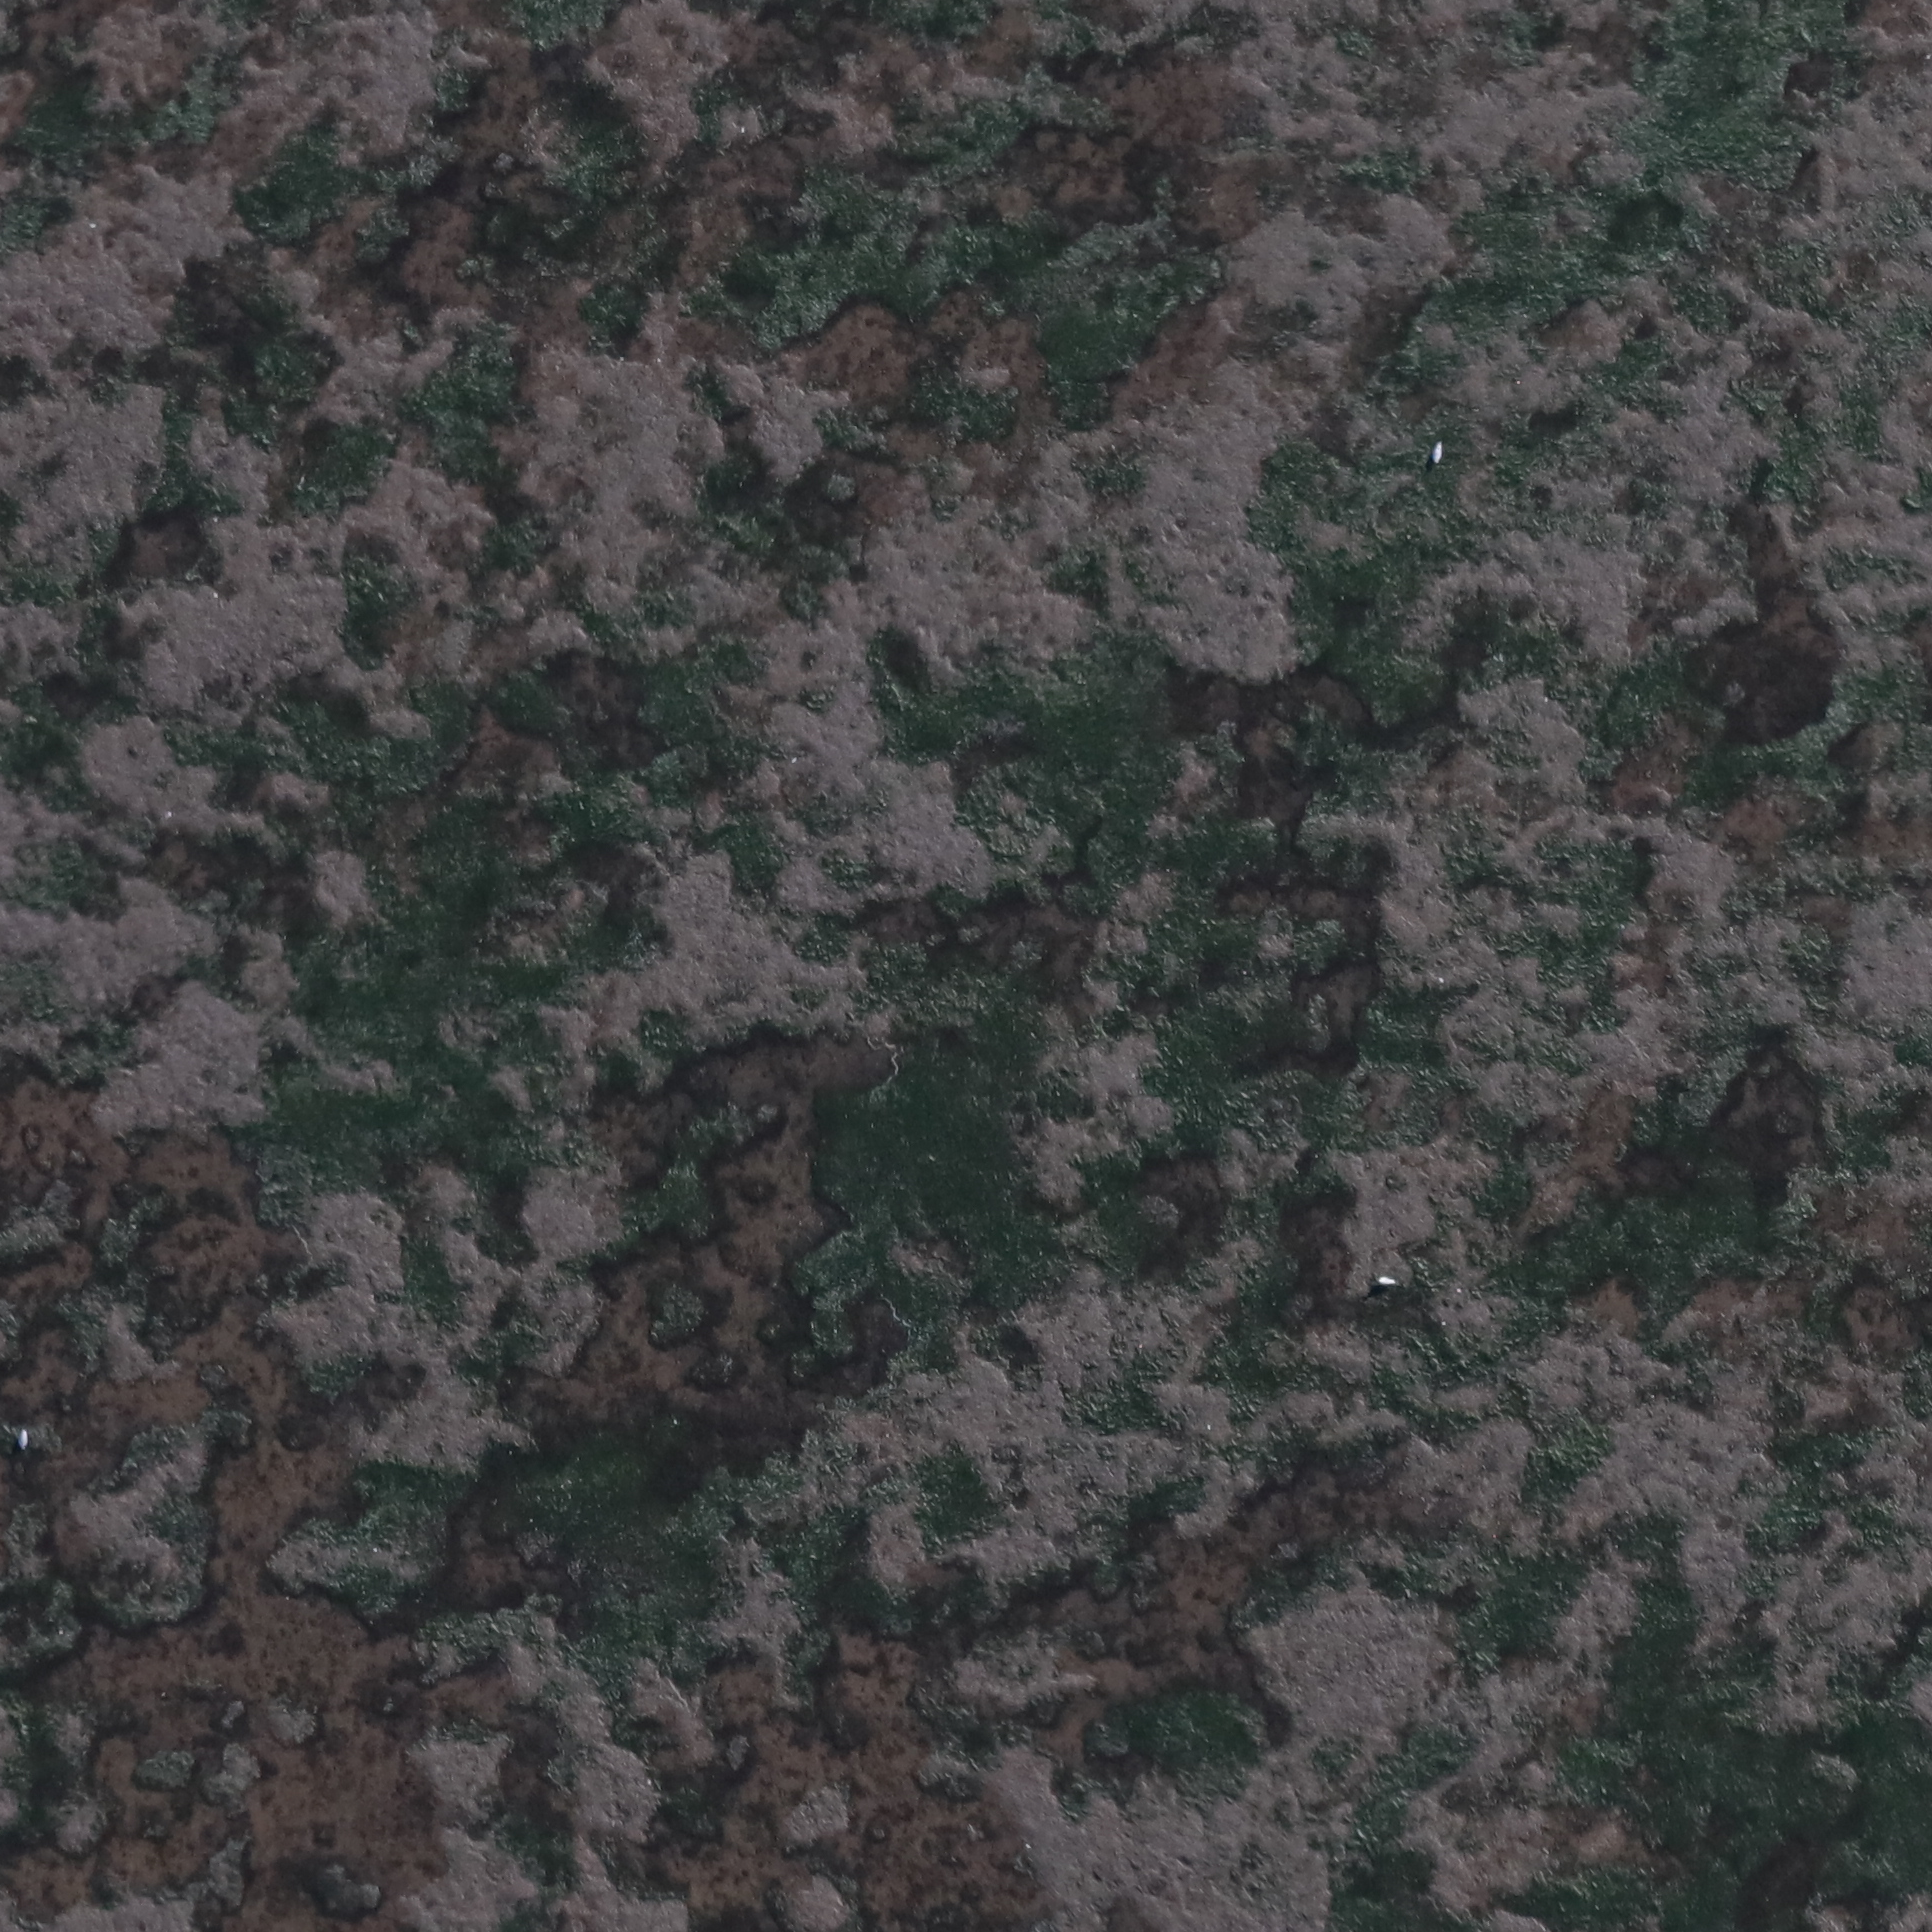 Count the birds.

3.